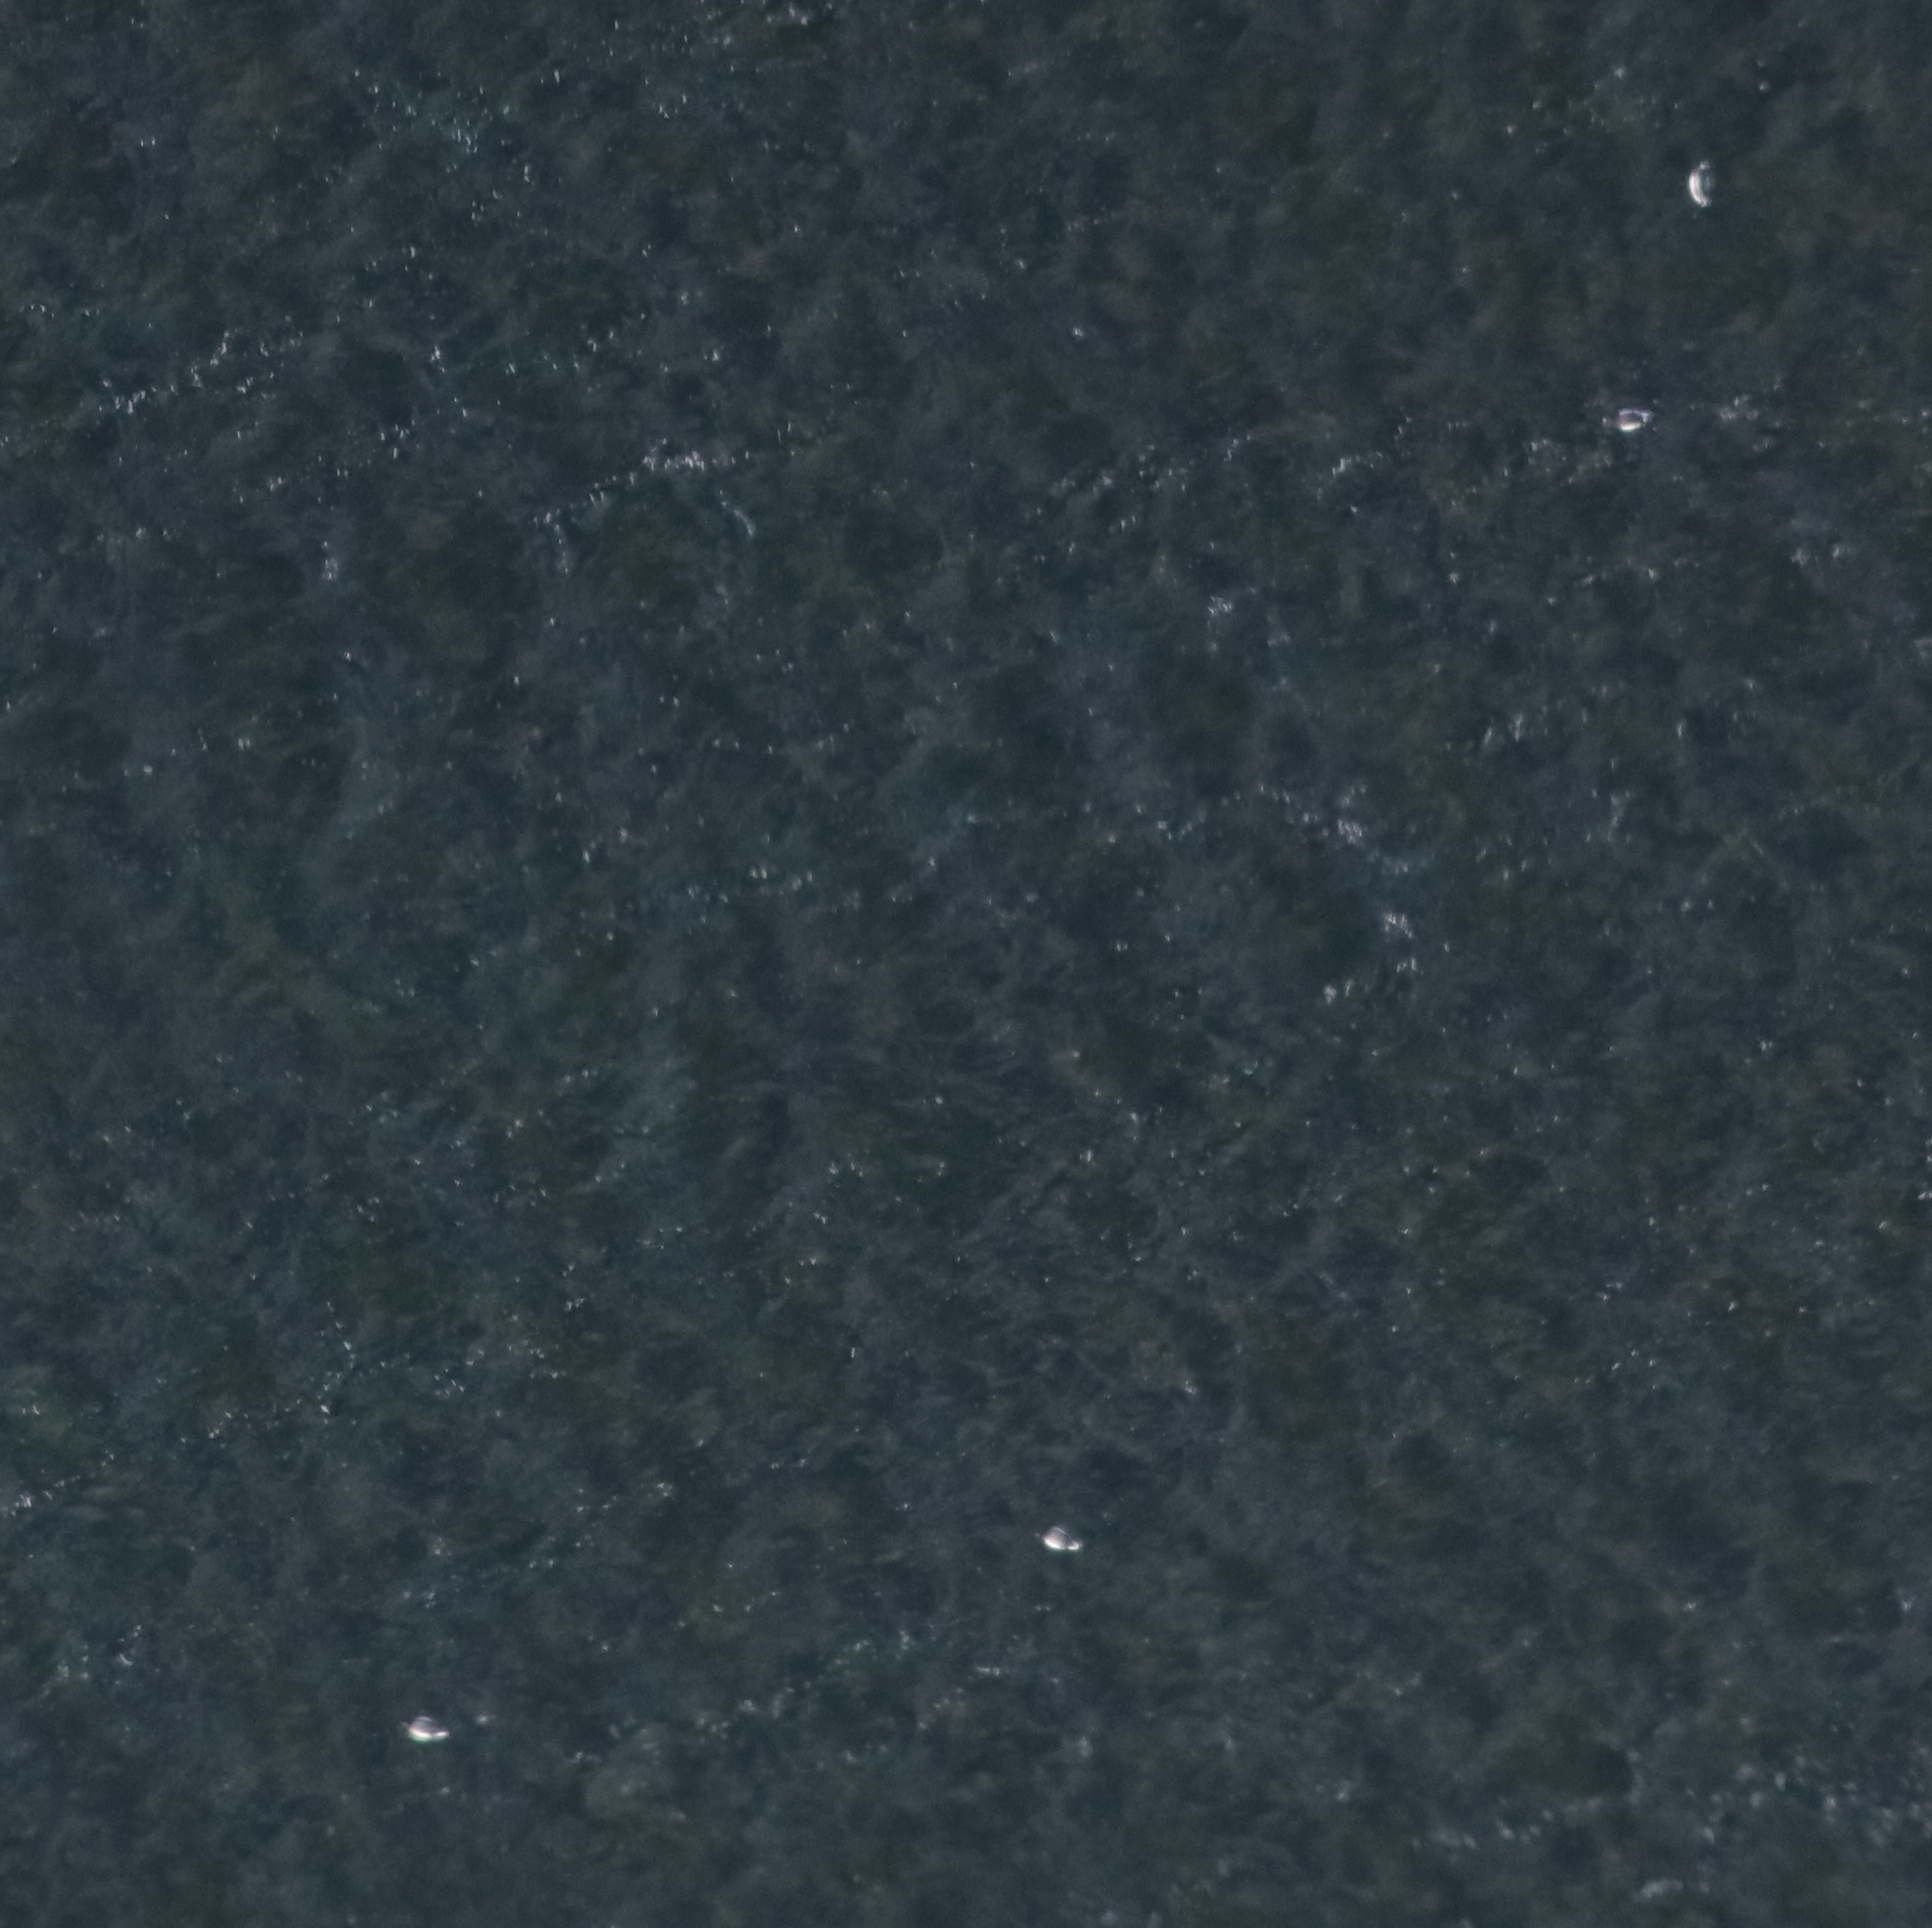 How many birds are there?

4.